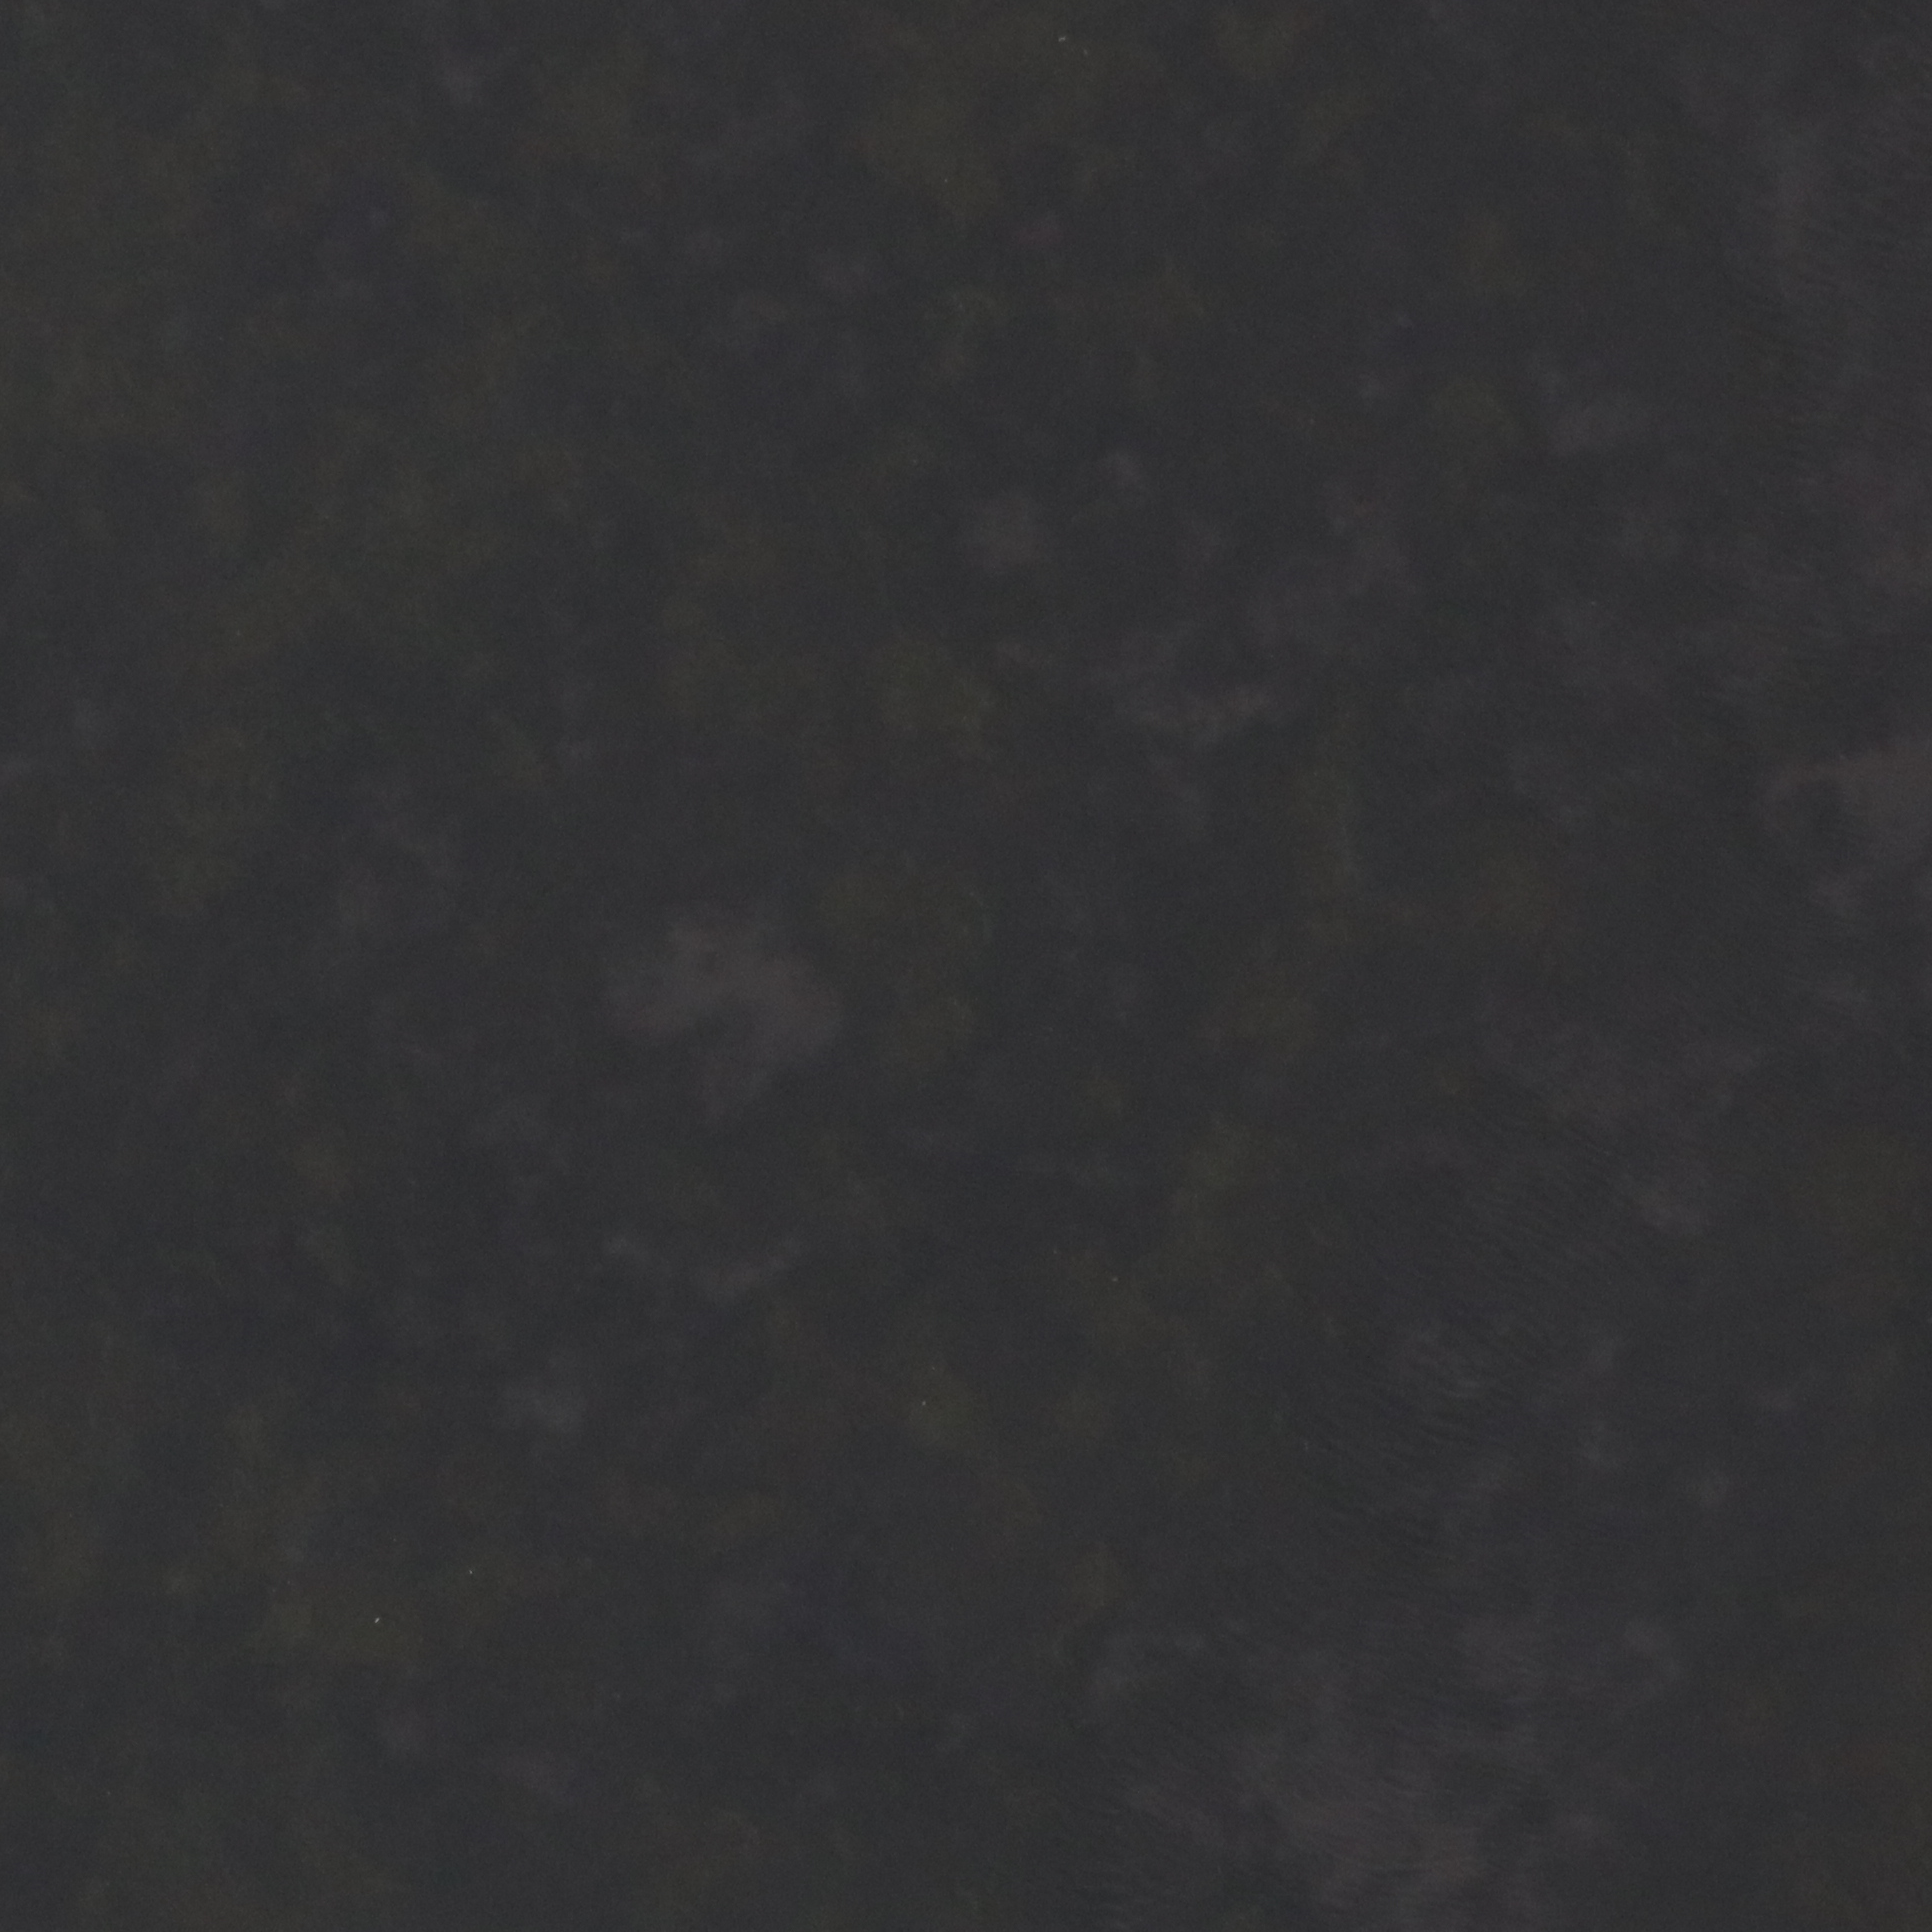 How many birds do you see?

0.